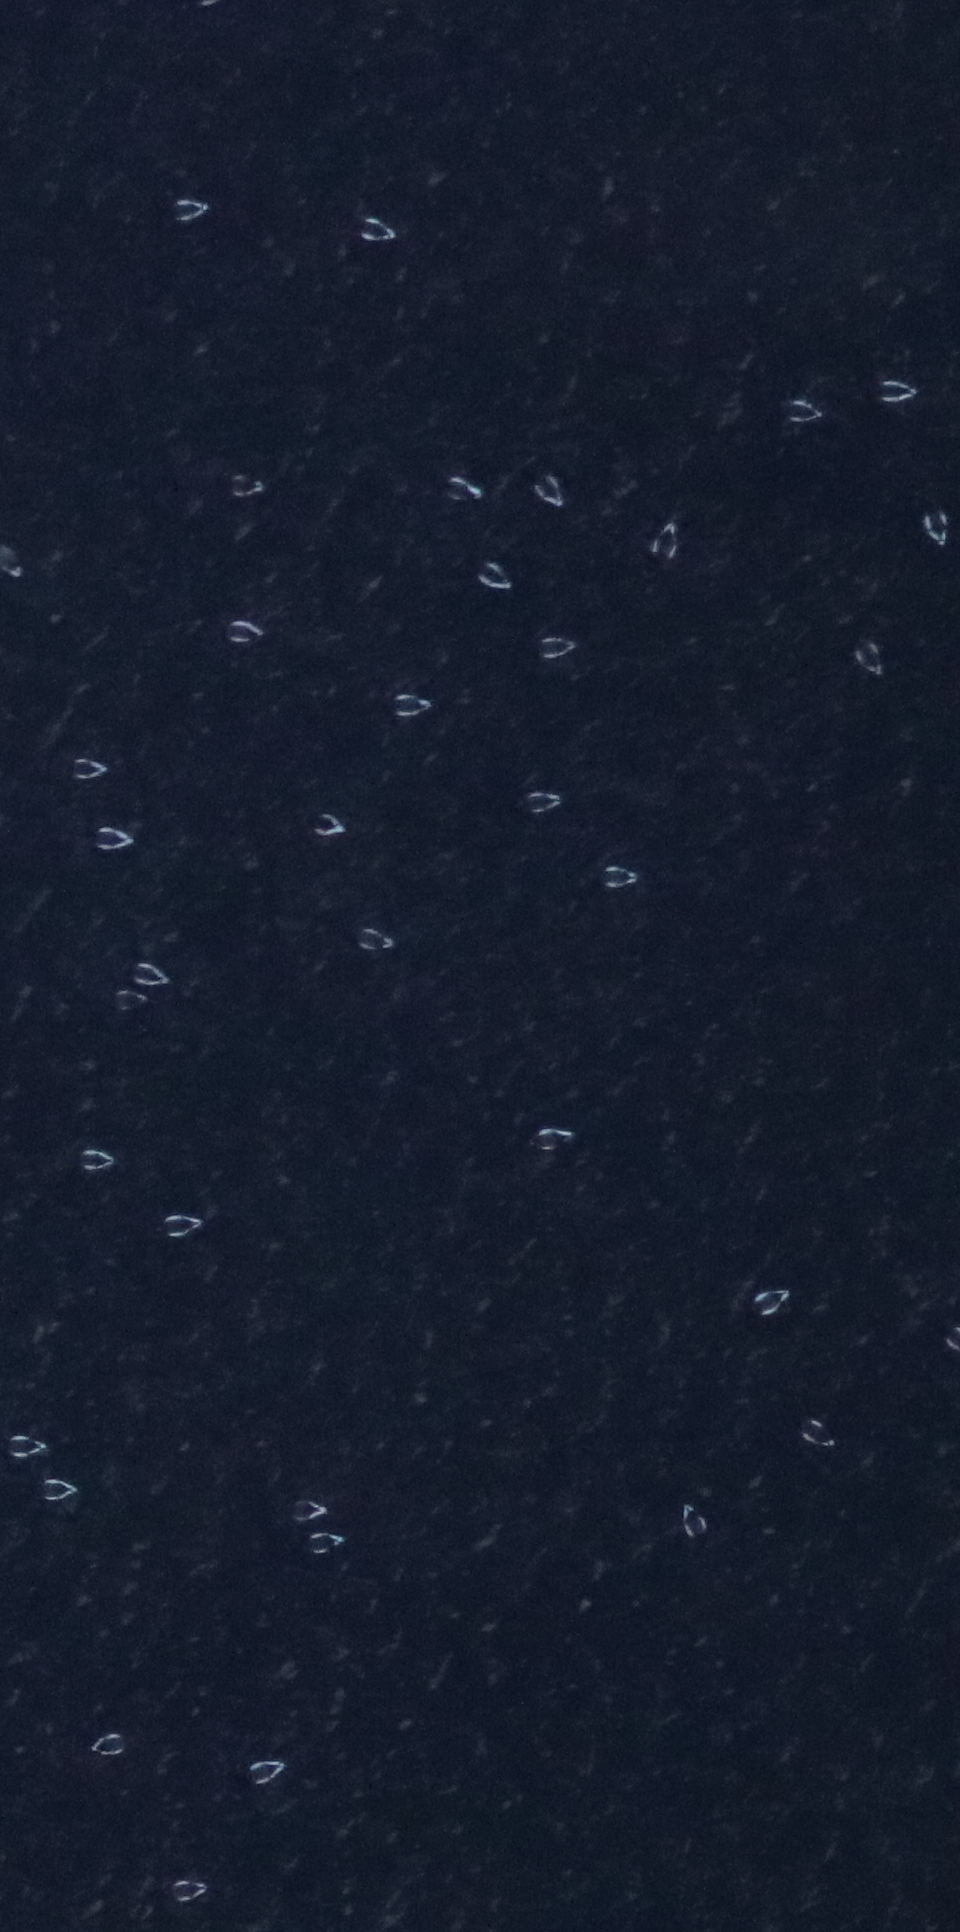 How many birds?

36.